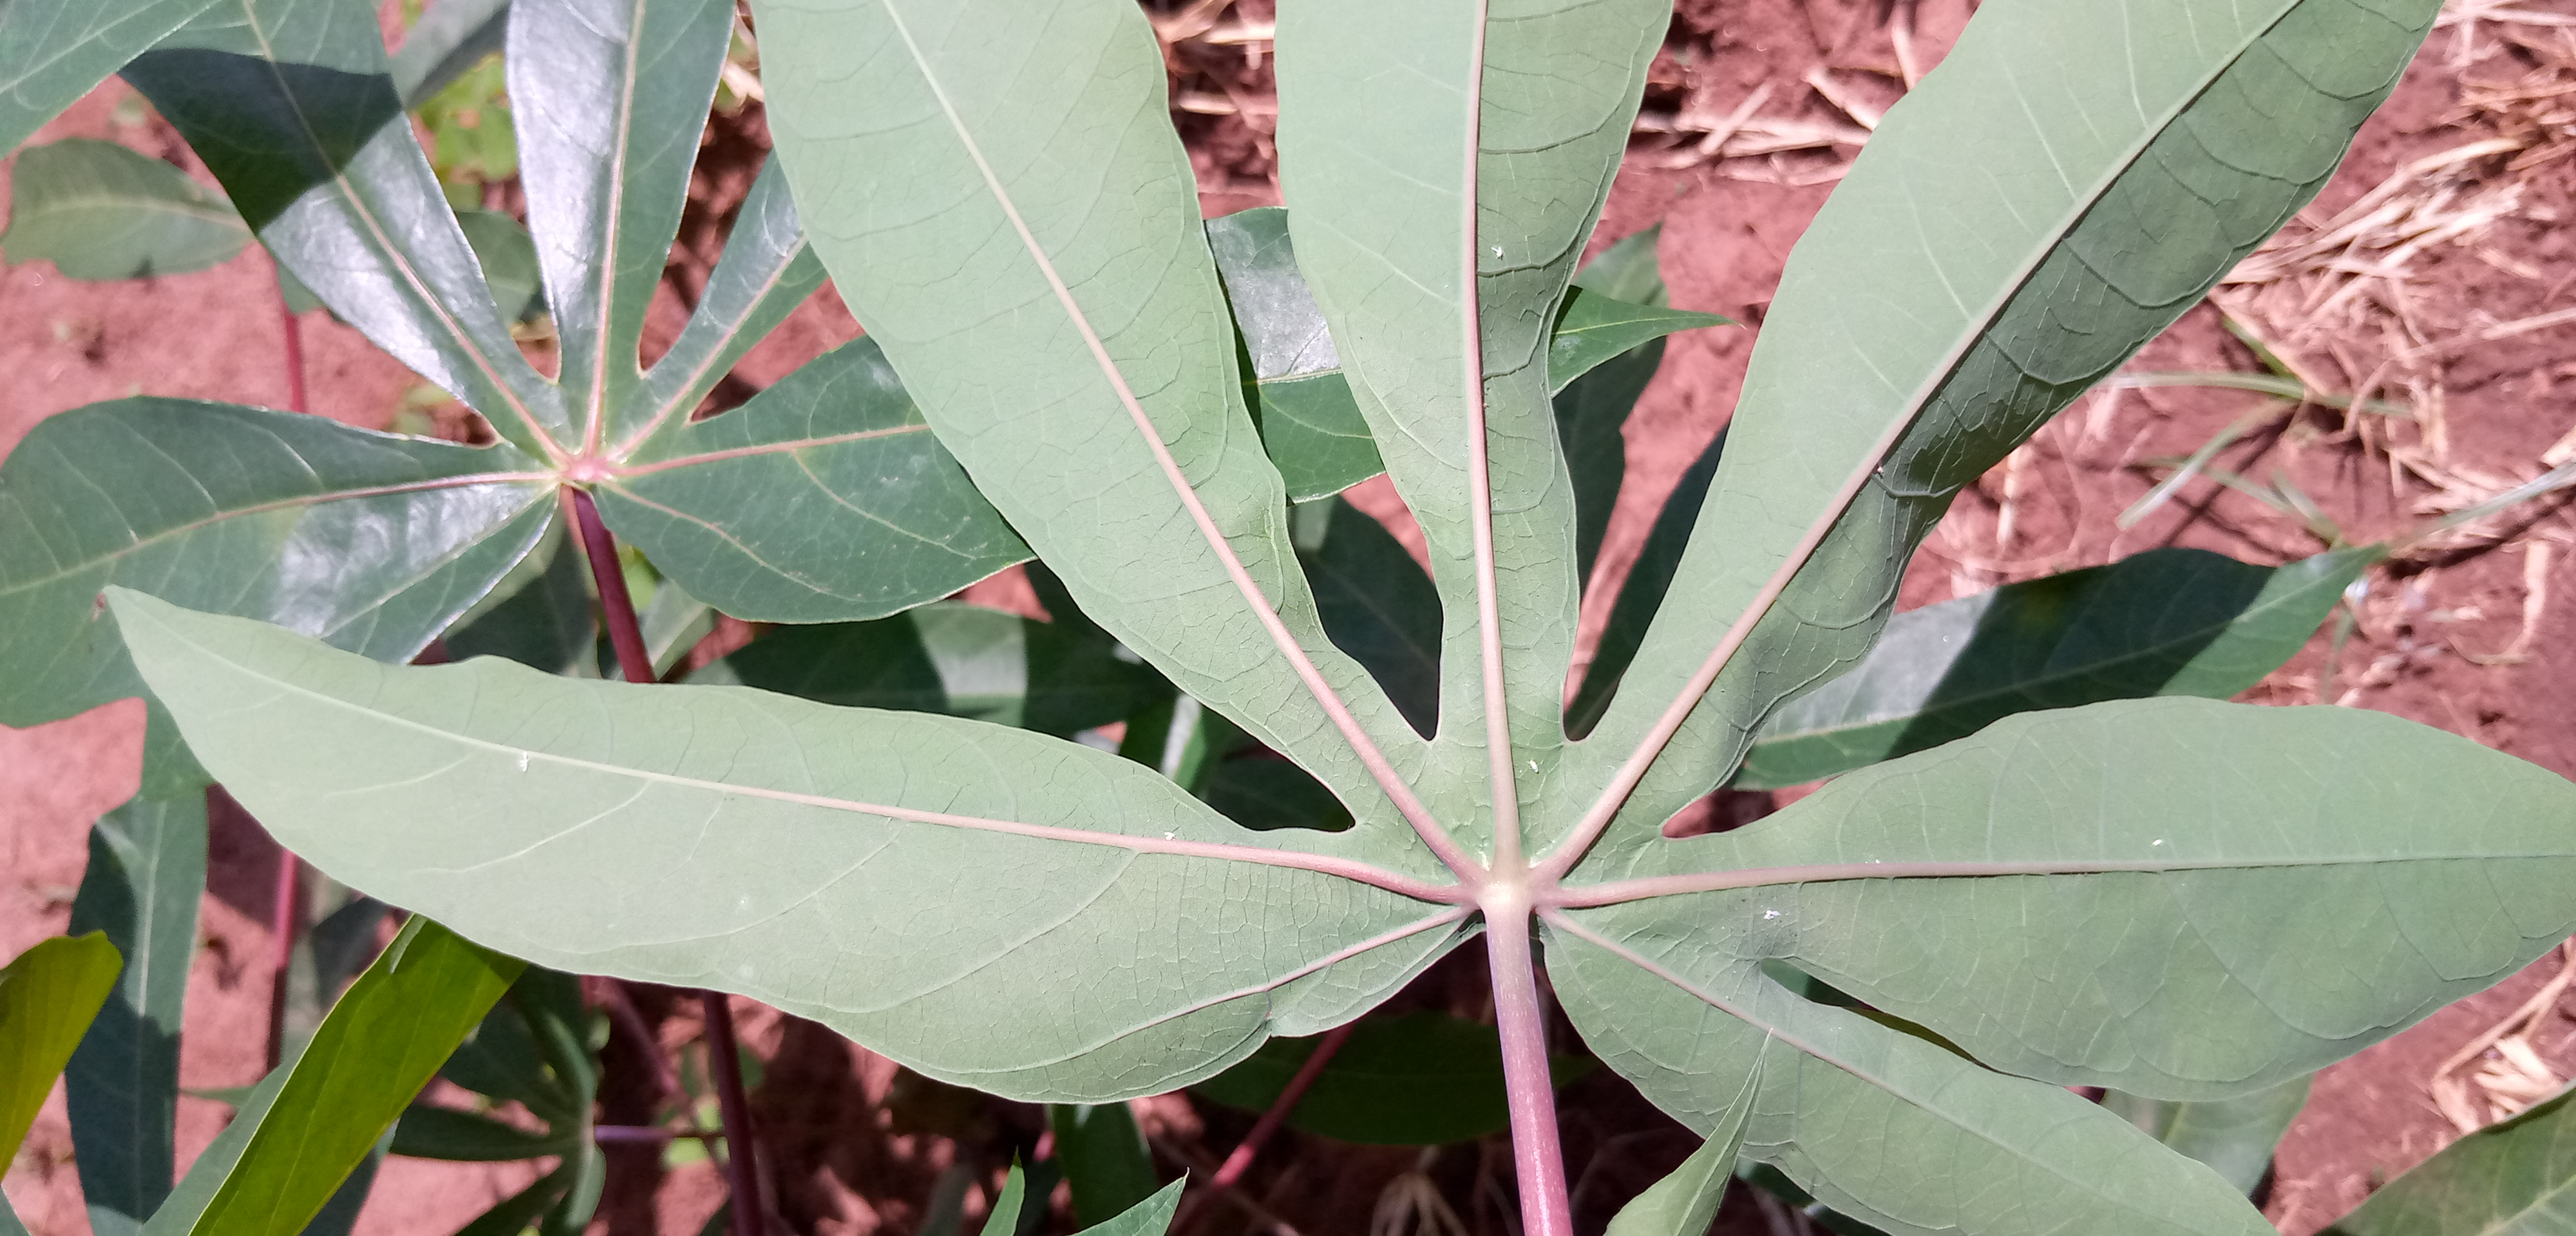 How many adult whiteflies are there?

9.